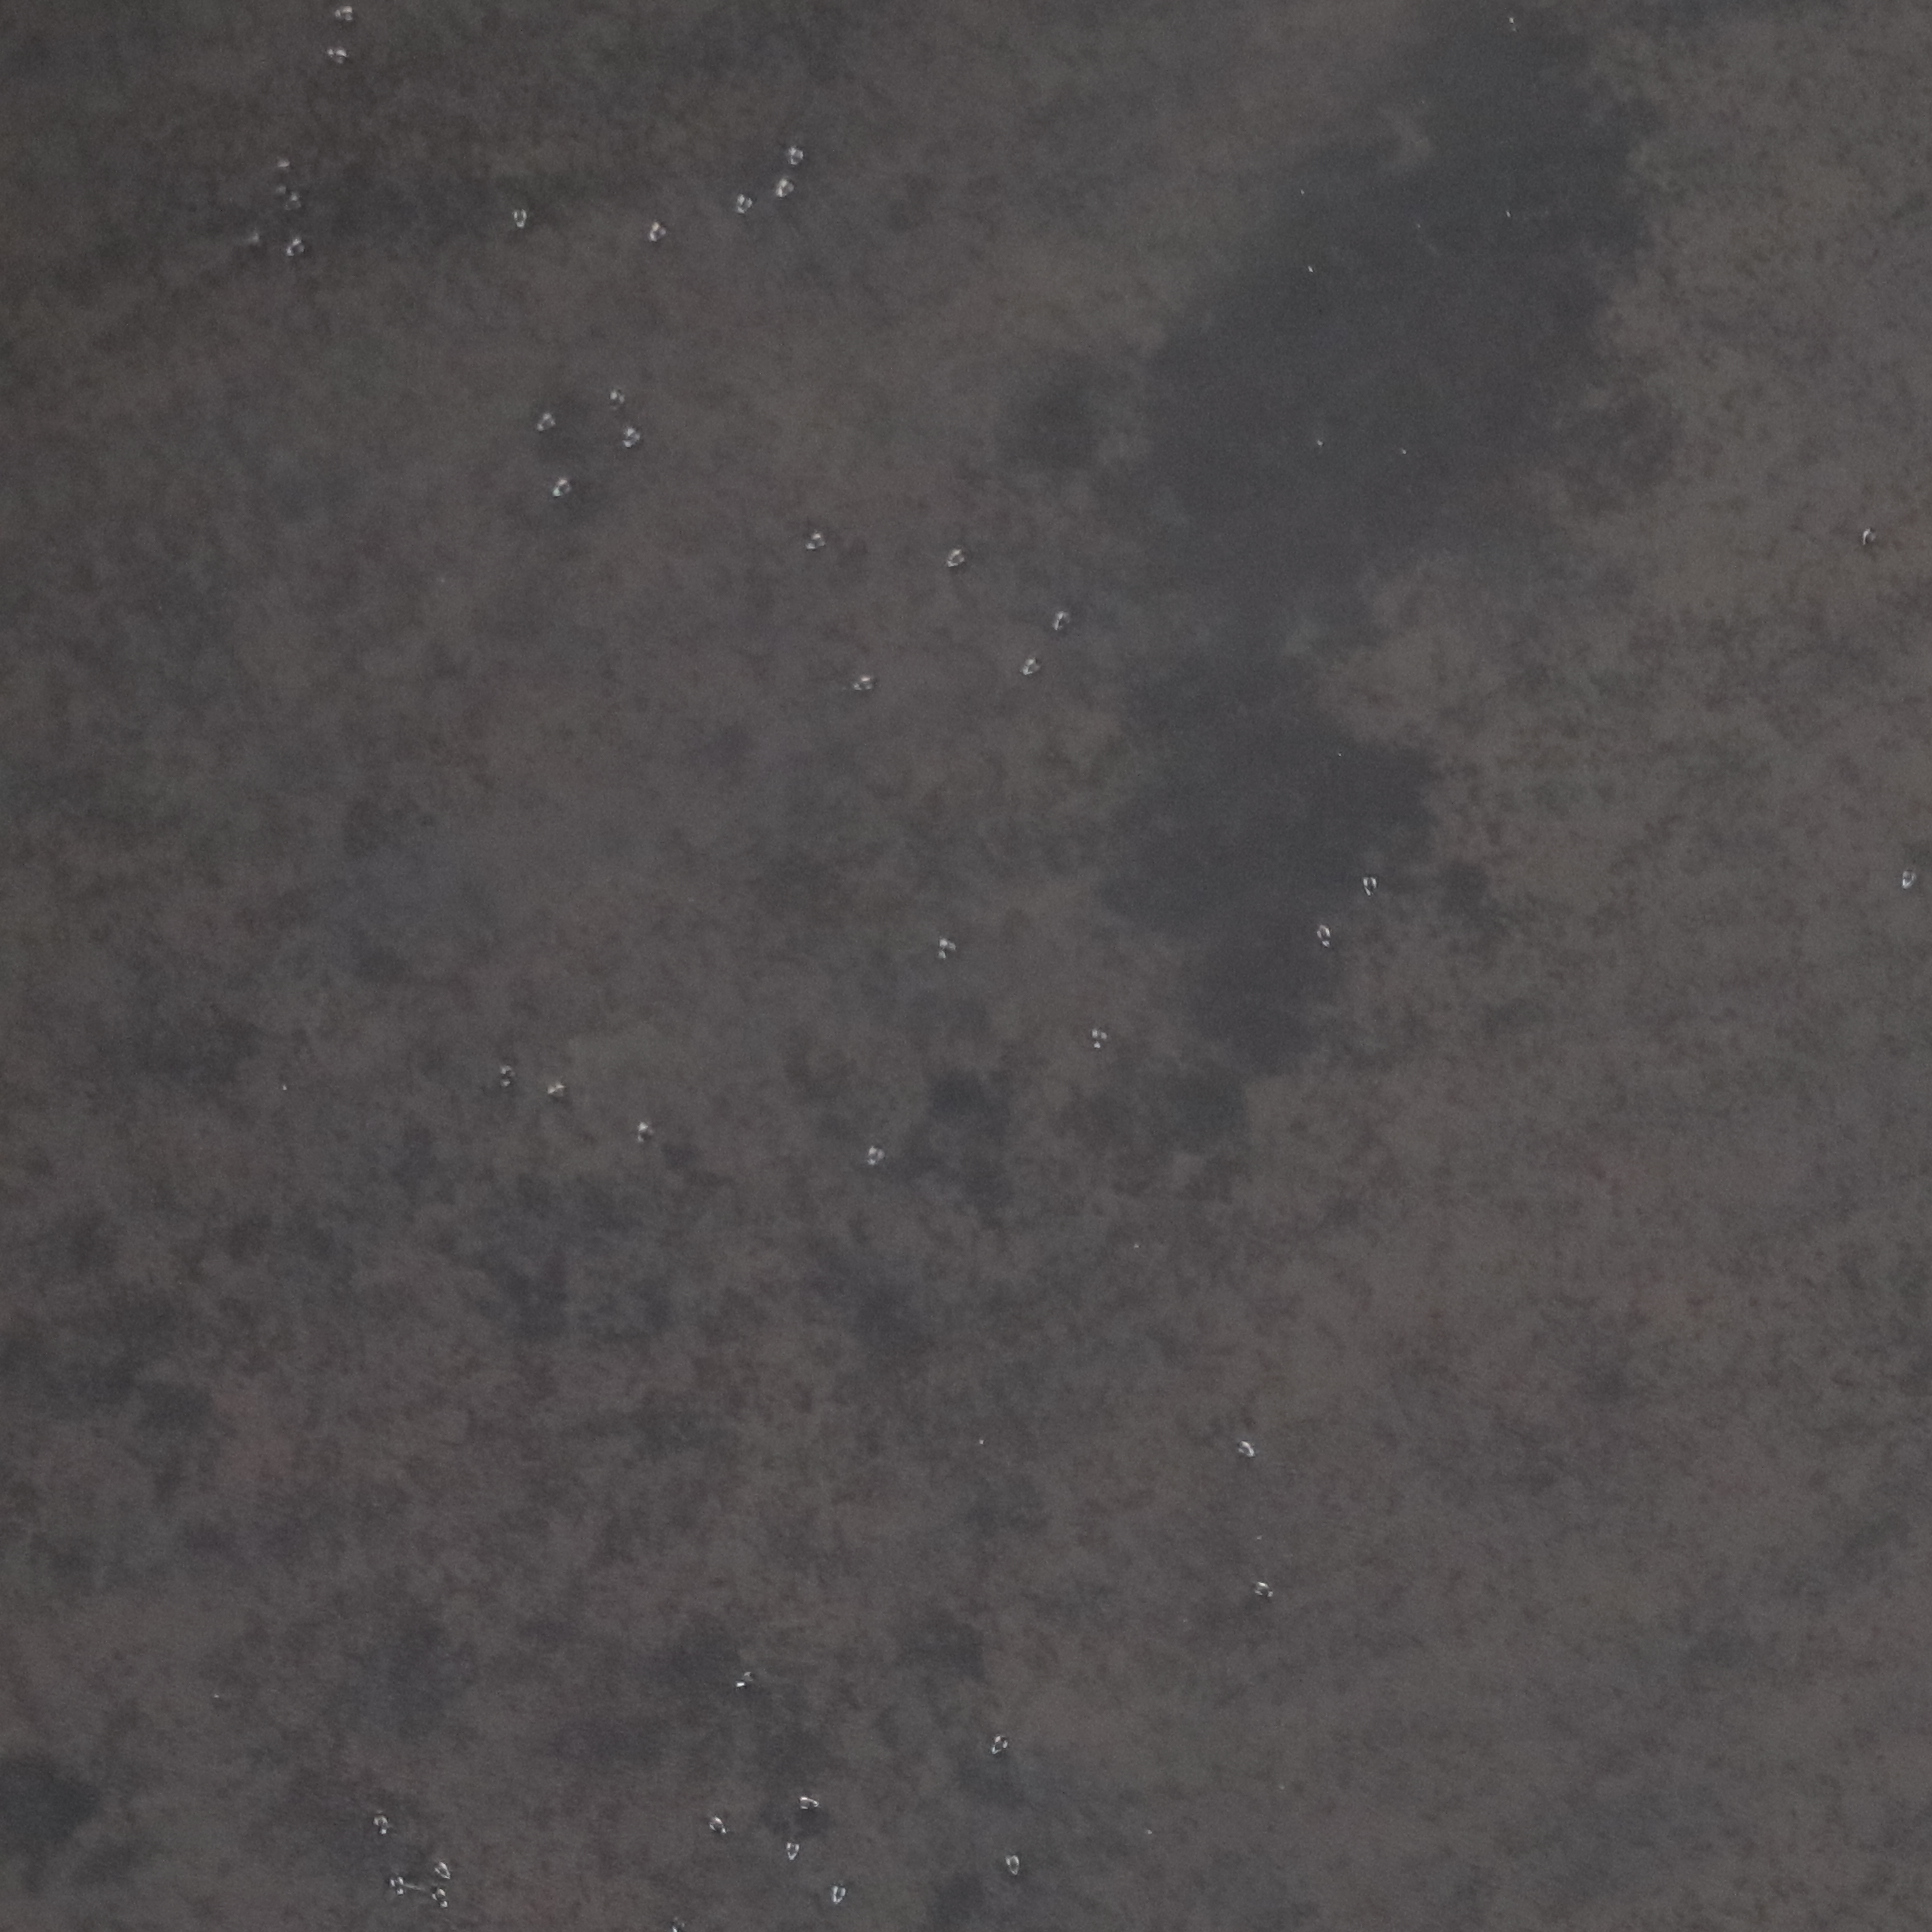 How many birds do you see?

44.